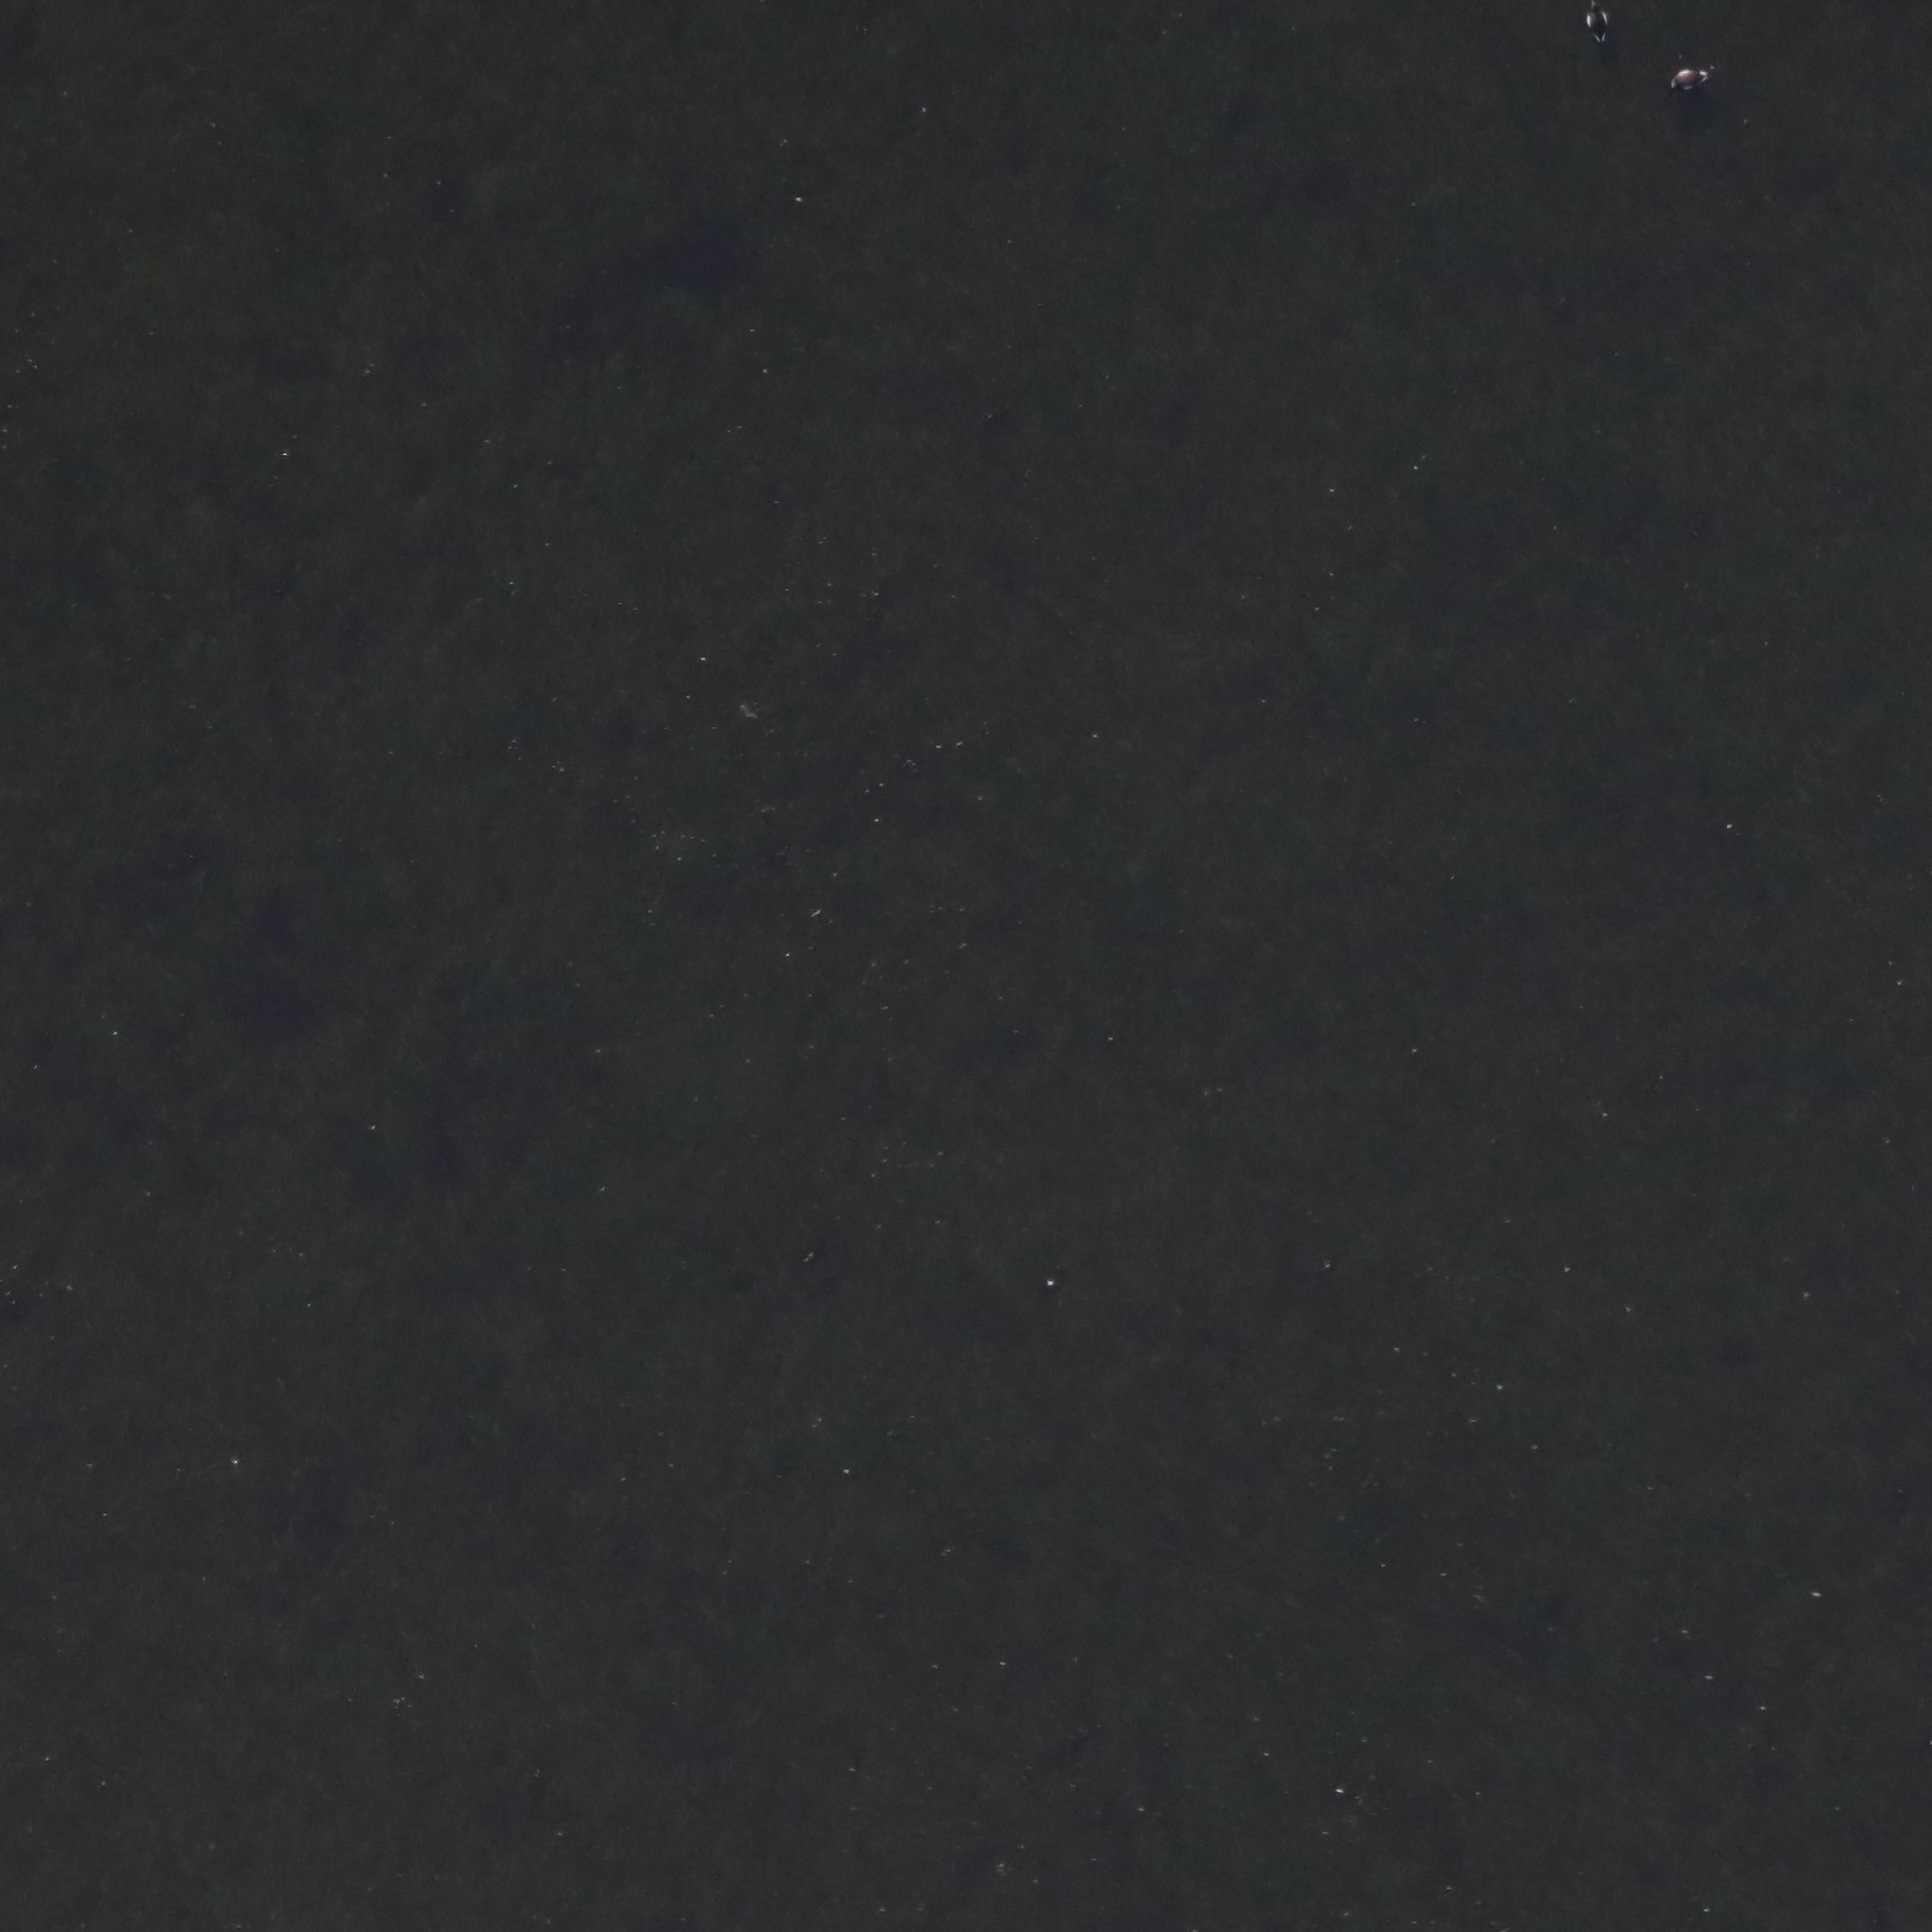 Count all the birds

2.